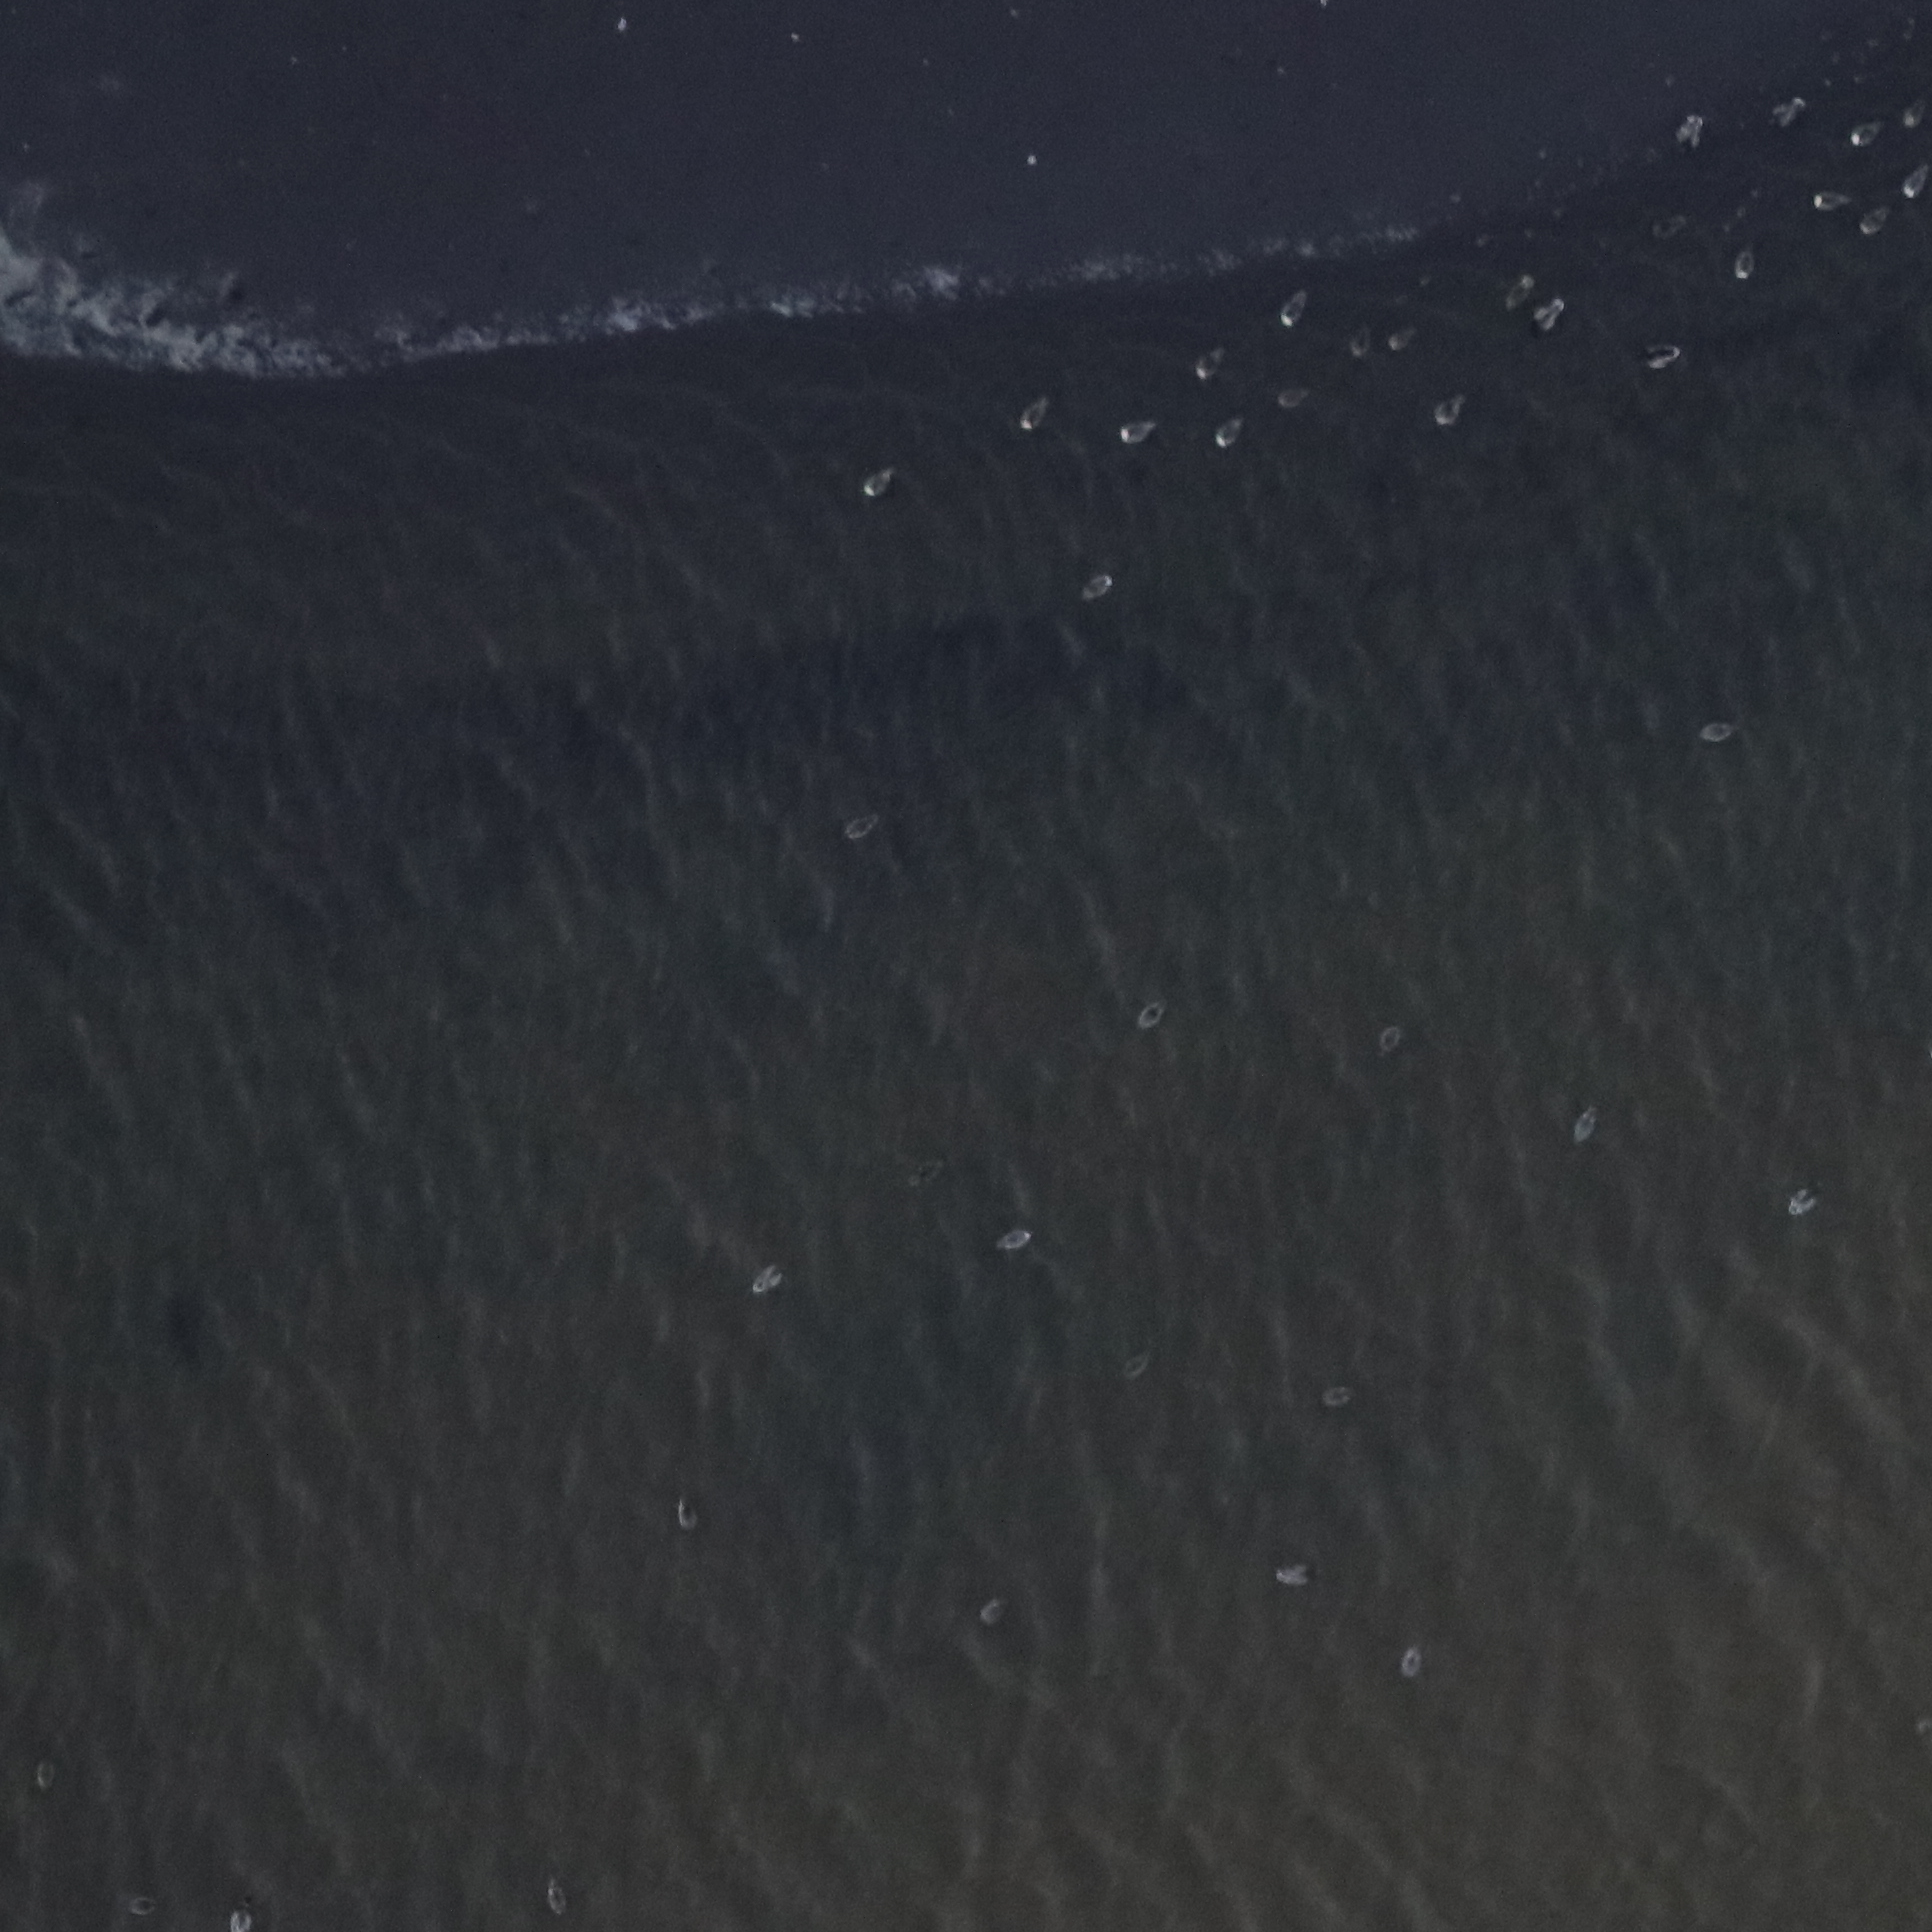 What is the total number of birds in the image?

42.